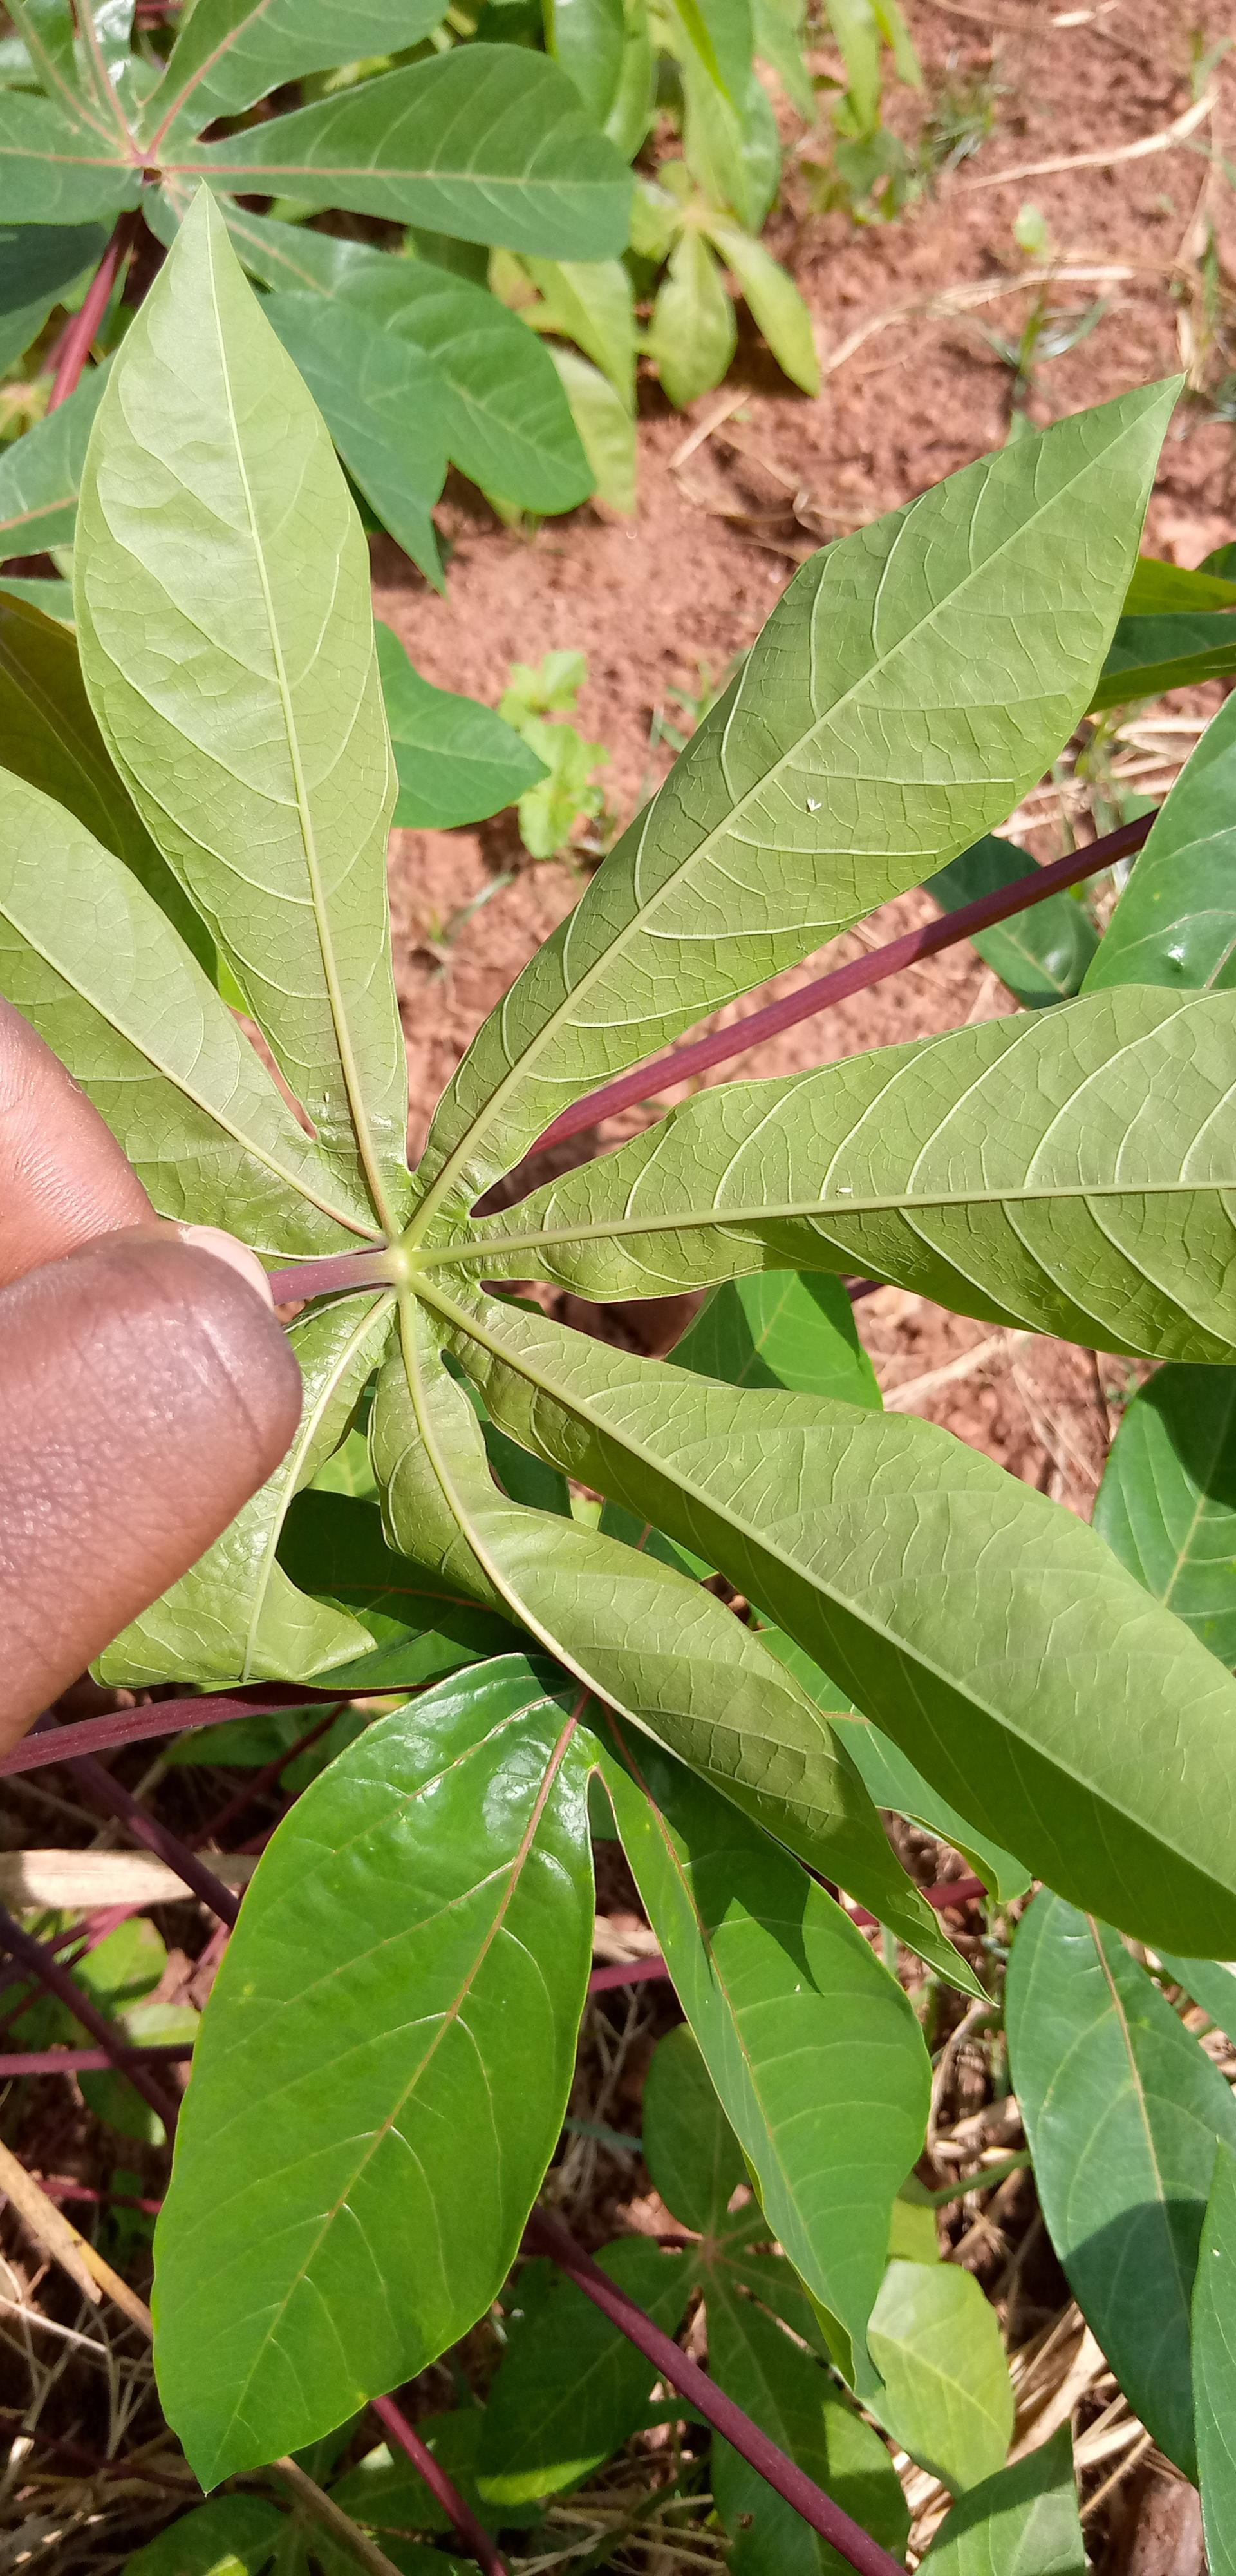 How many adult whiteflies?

3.